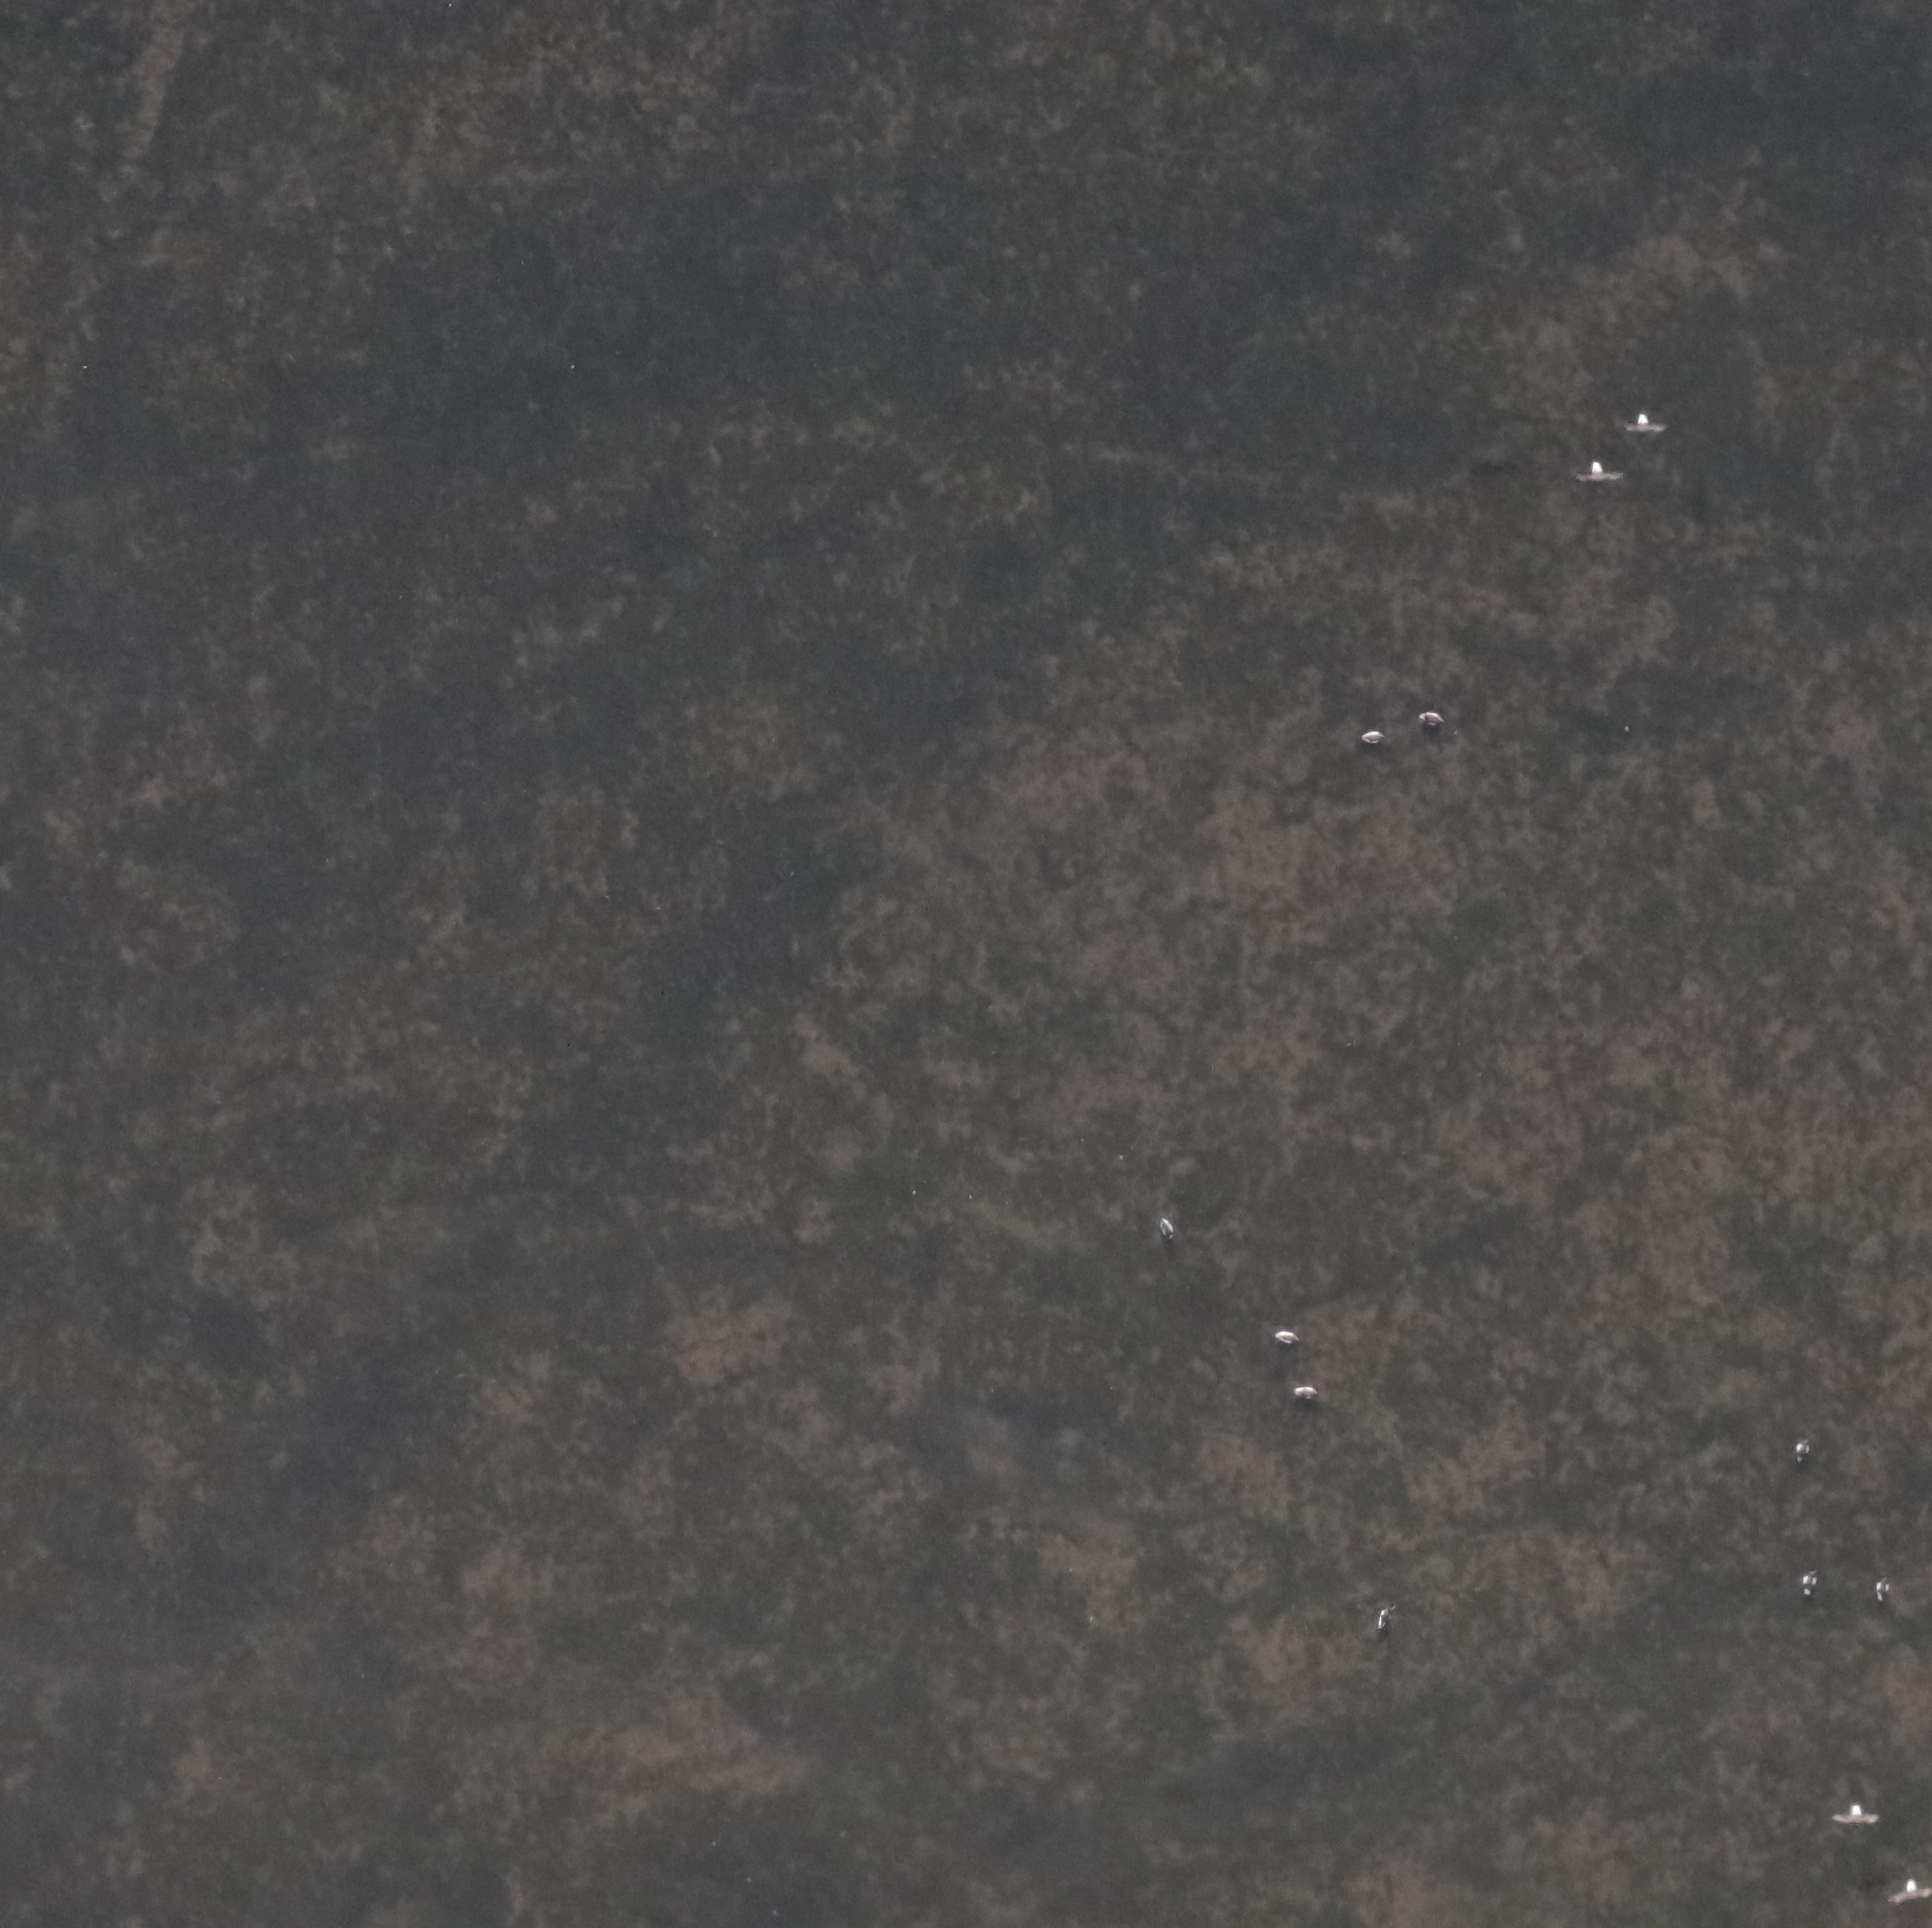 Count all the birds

13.